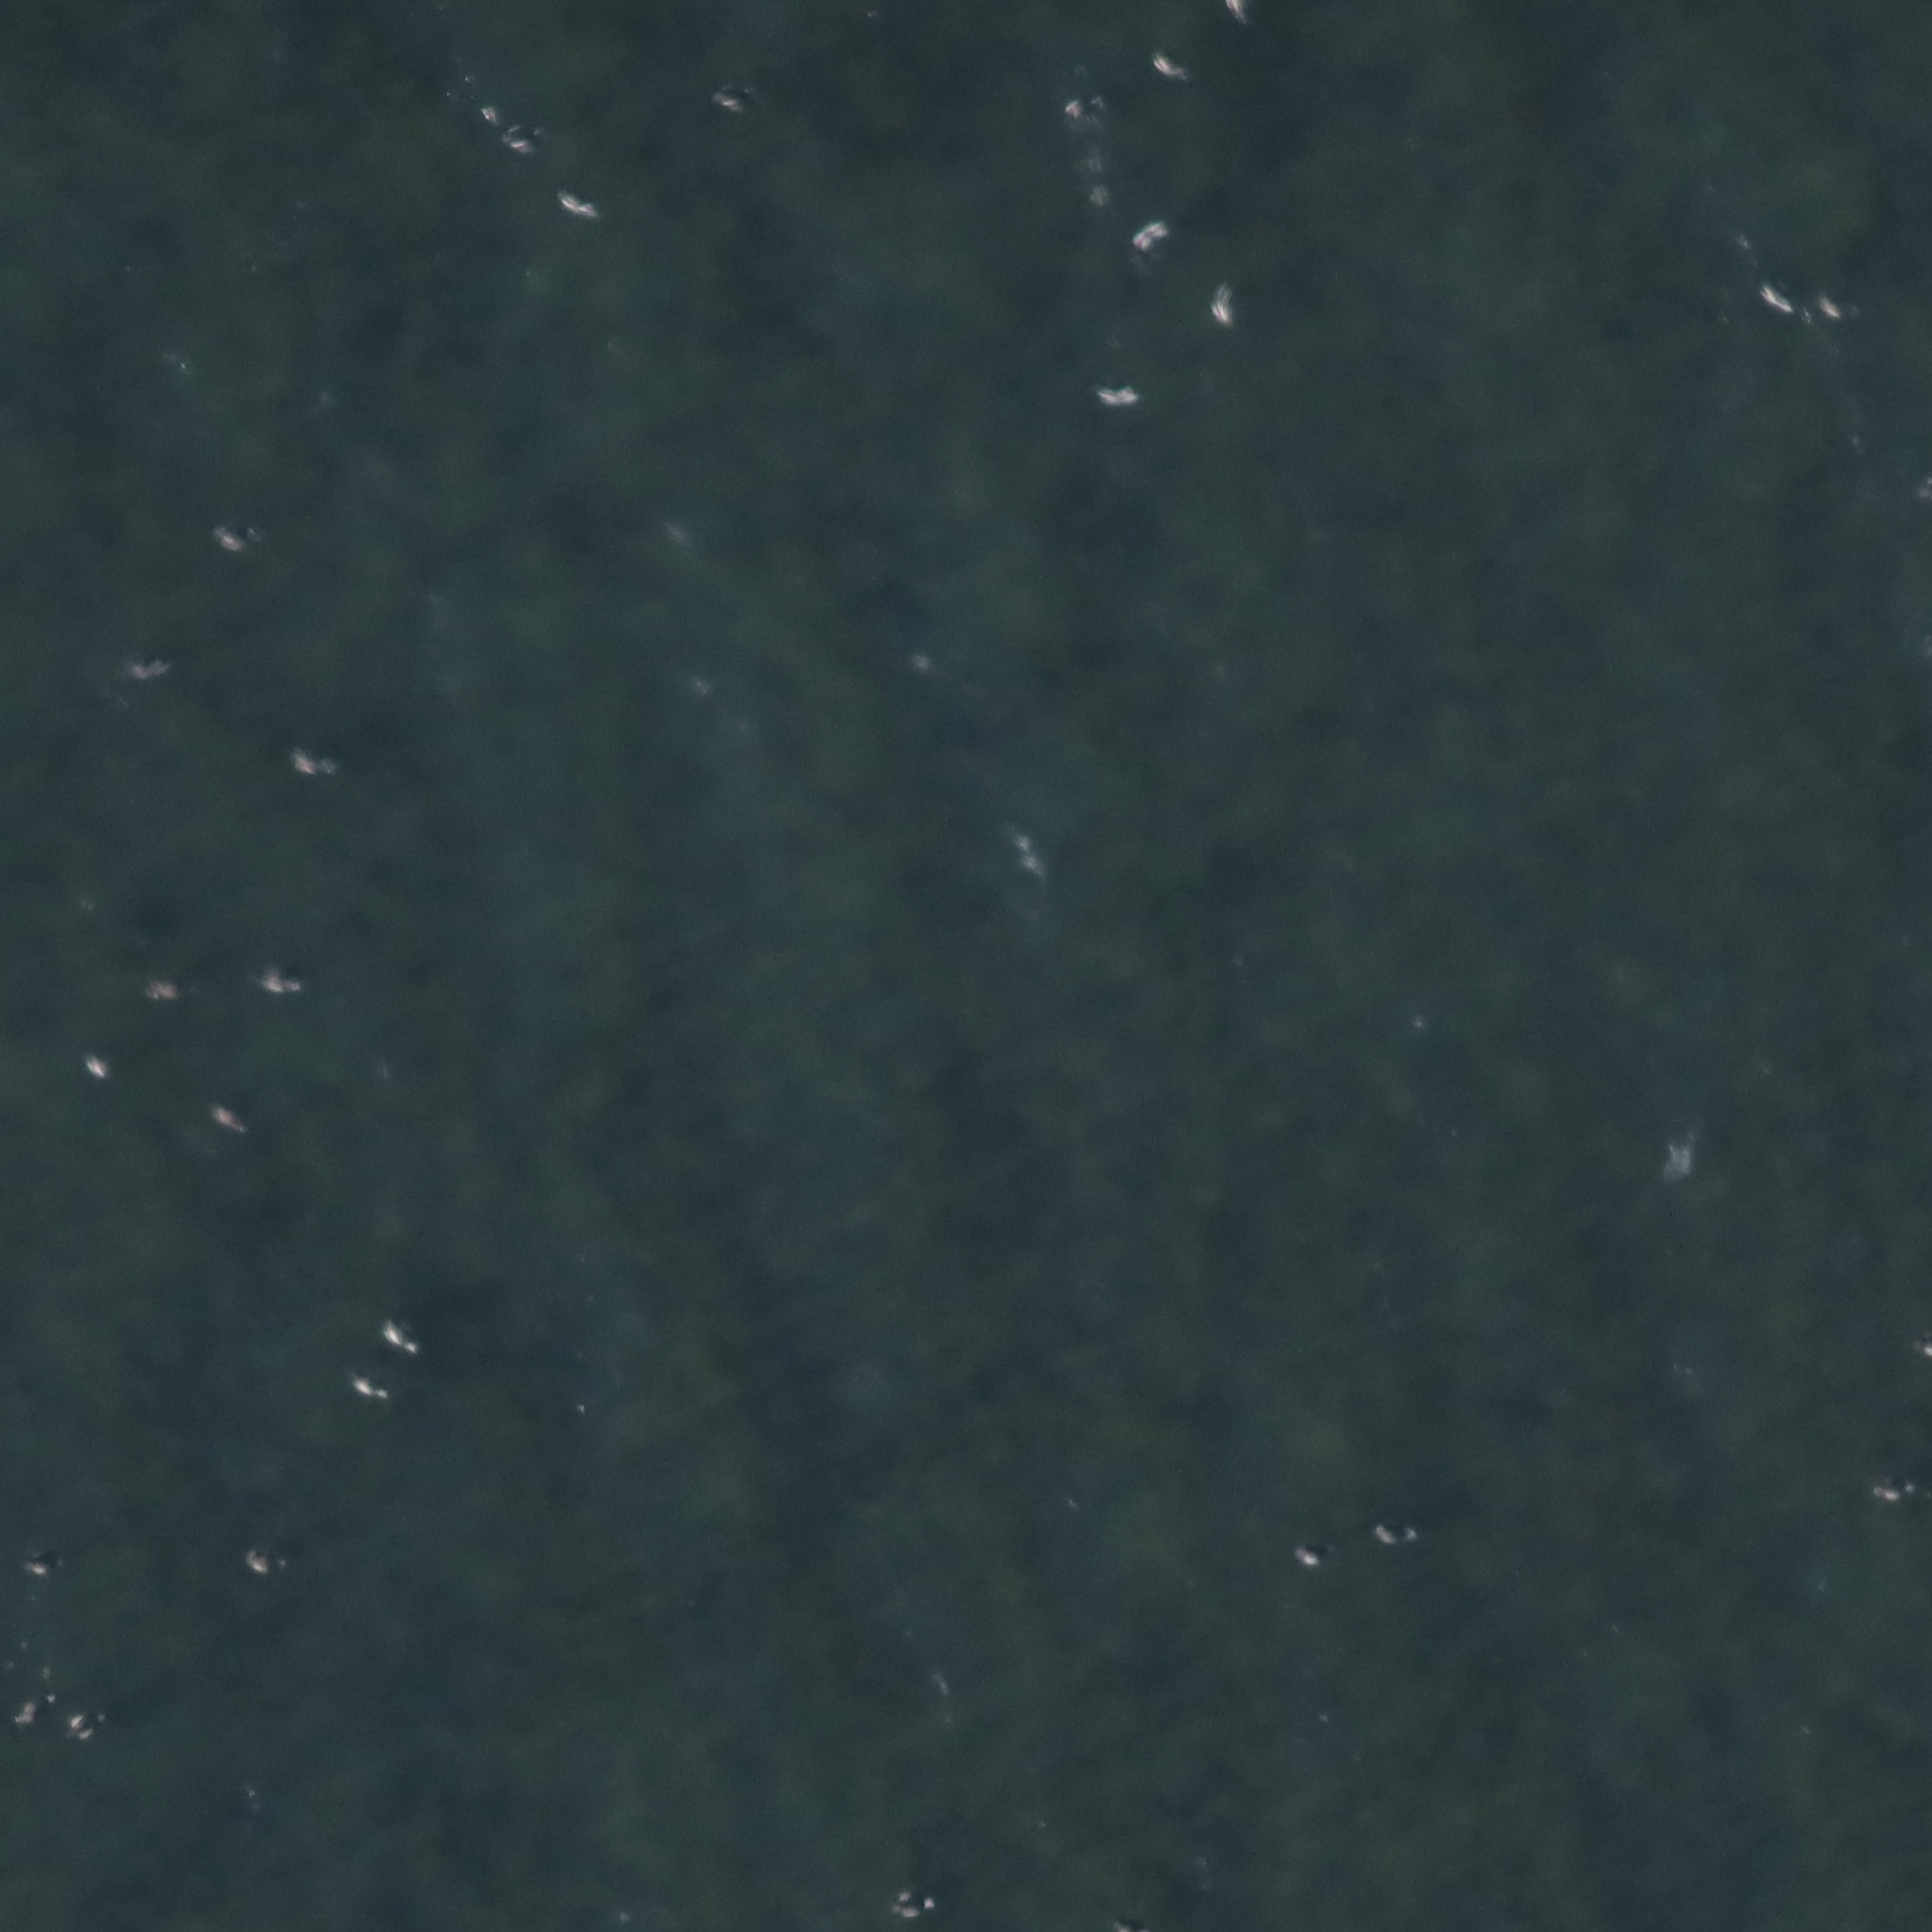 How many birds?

31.